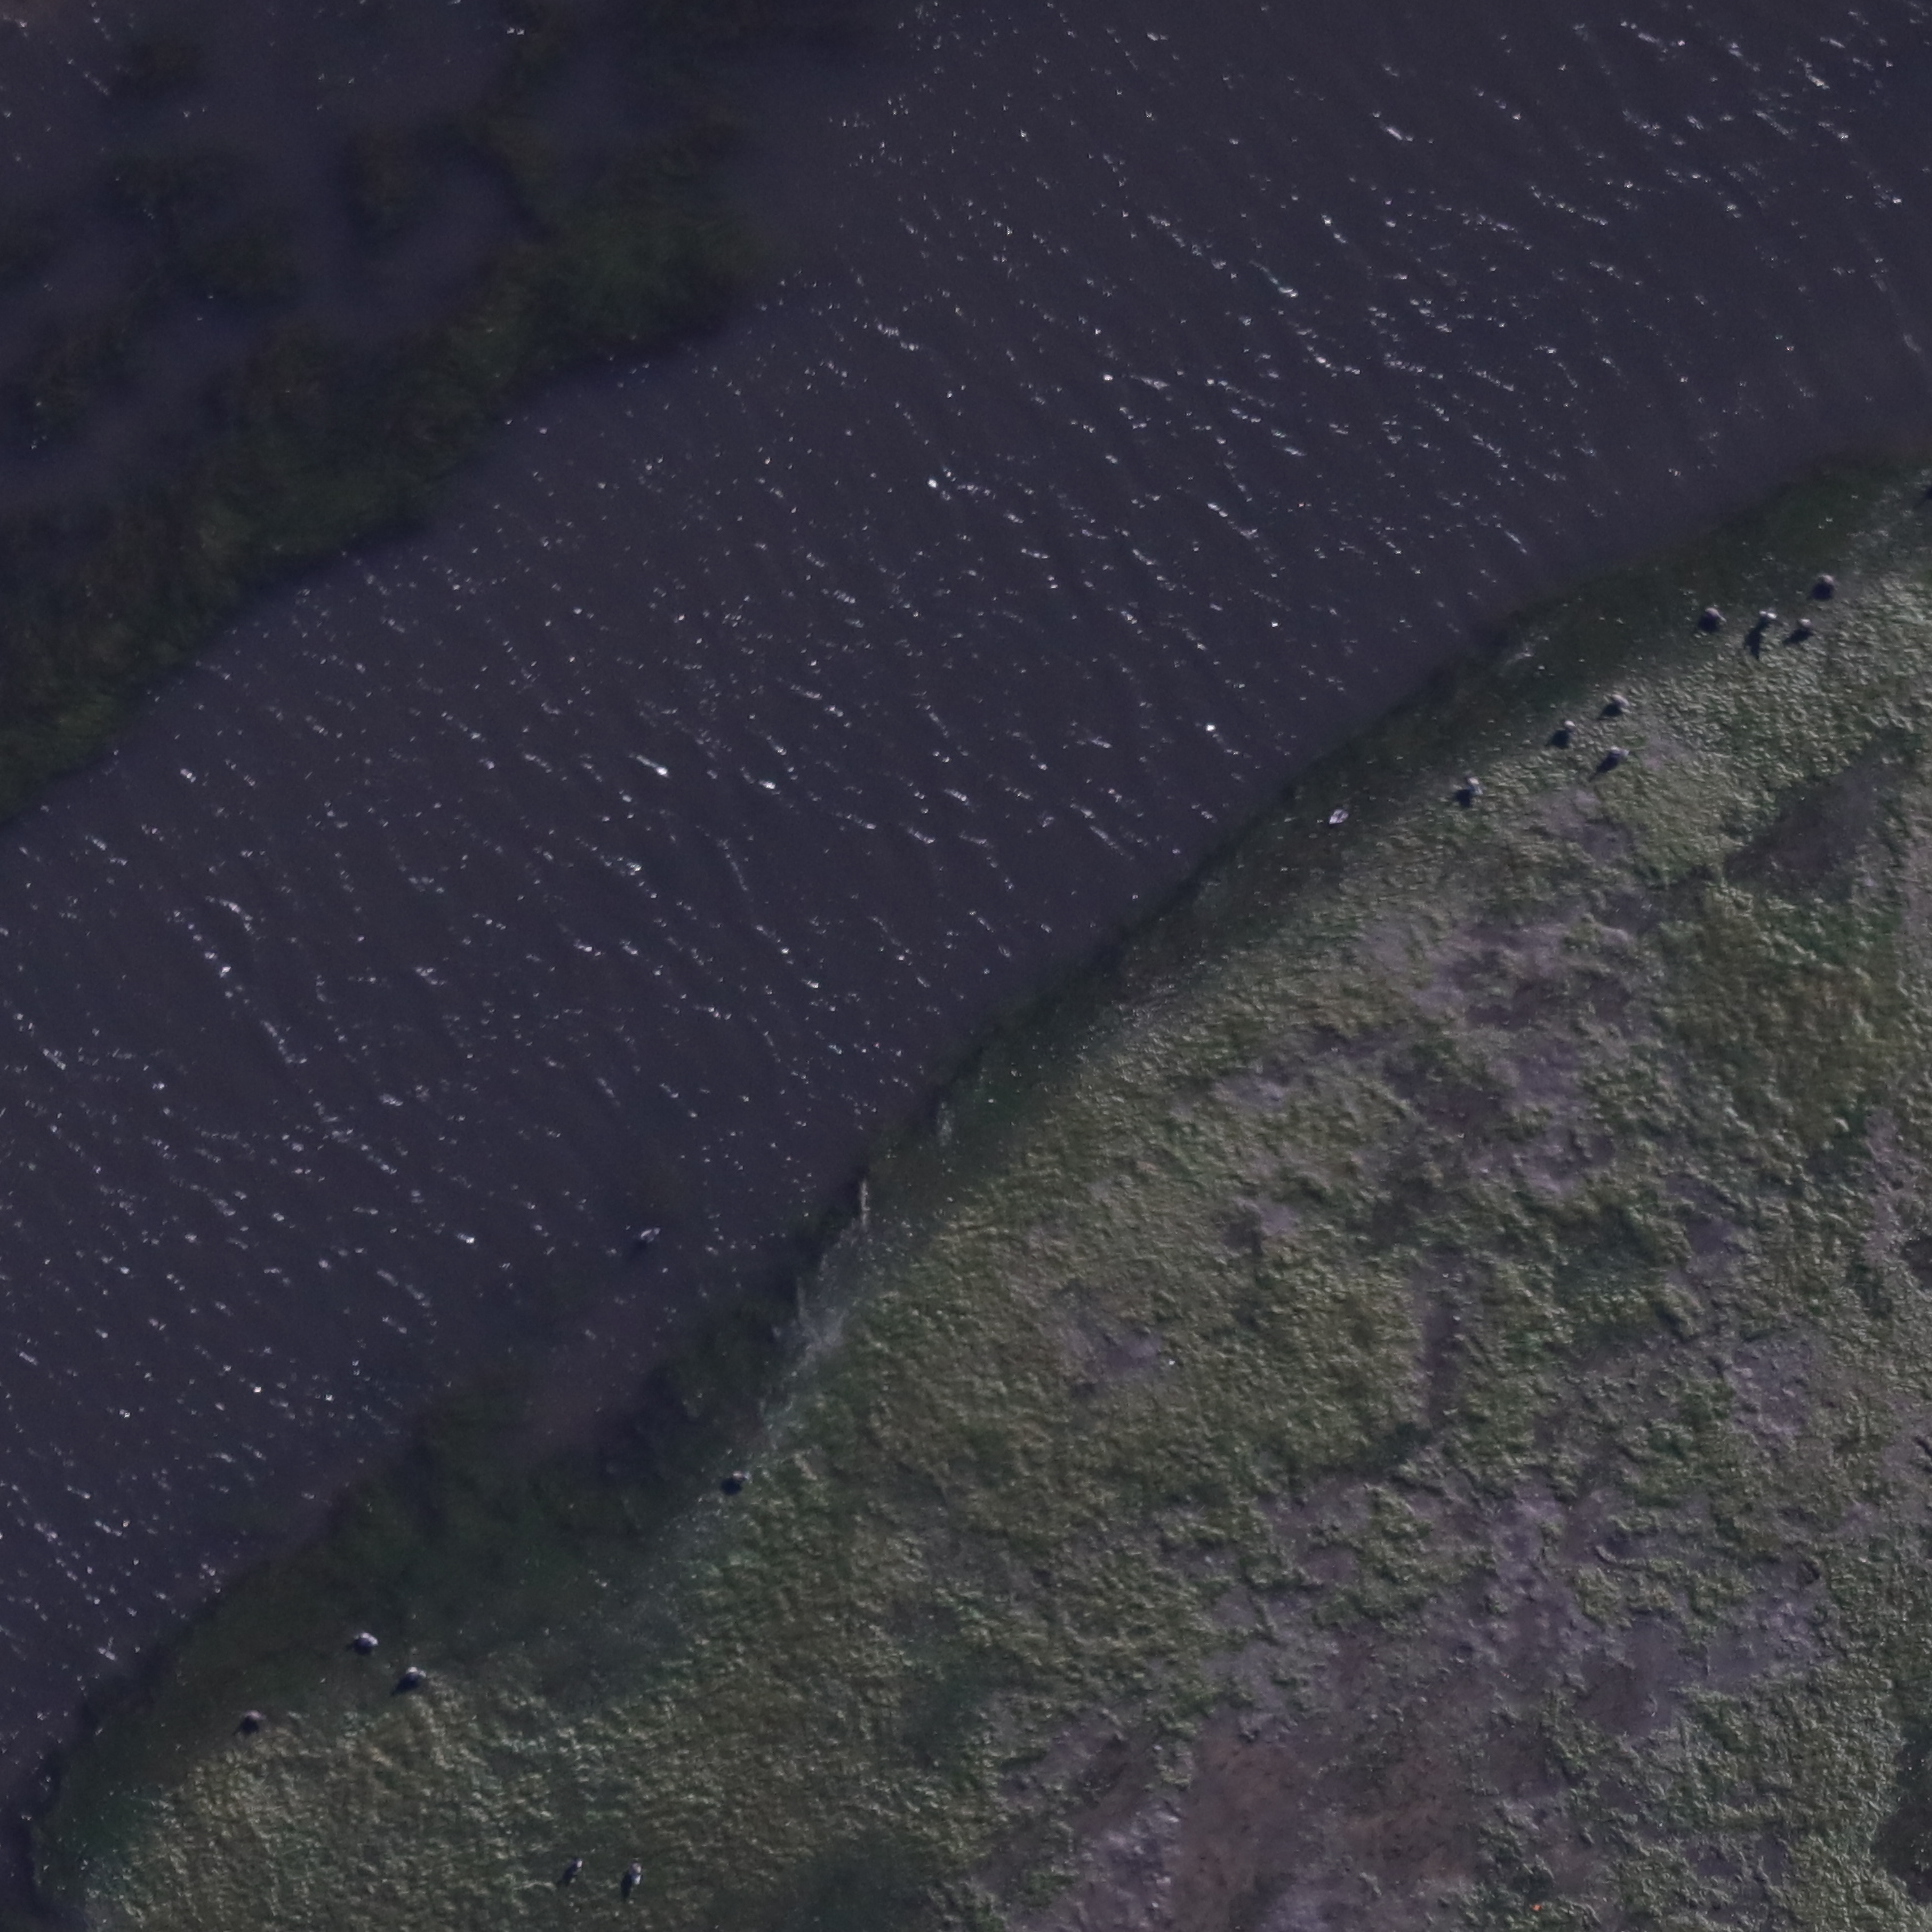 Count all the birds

16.